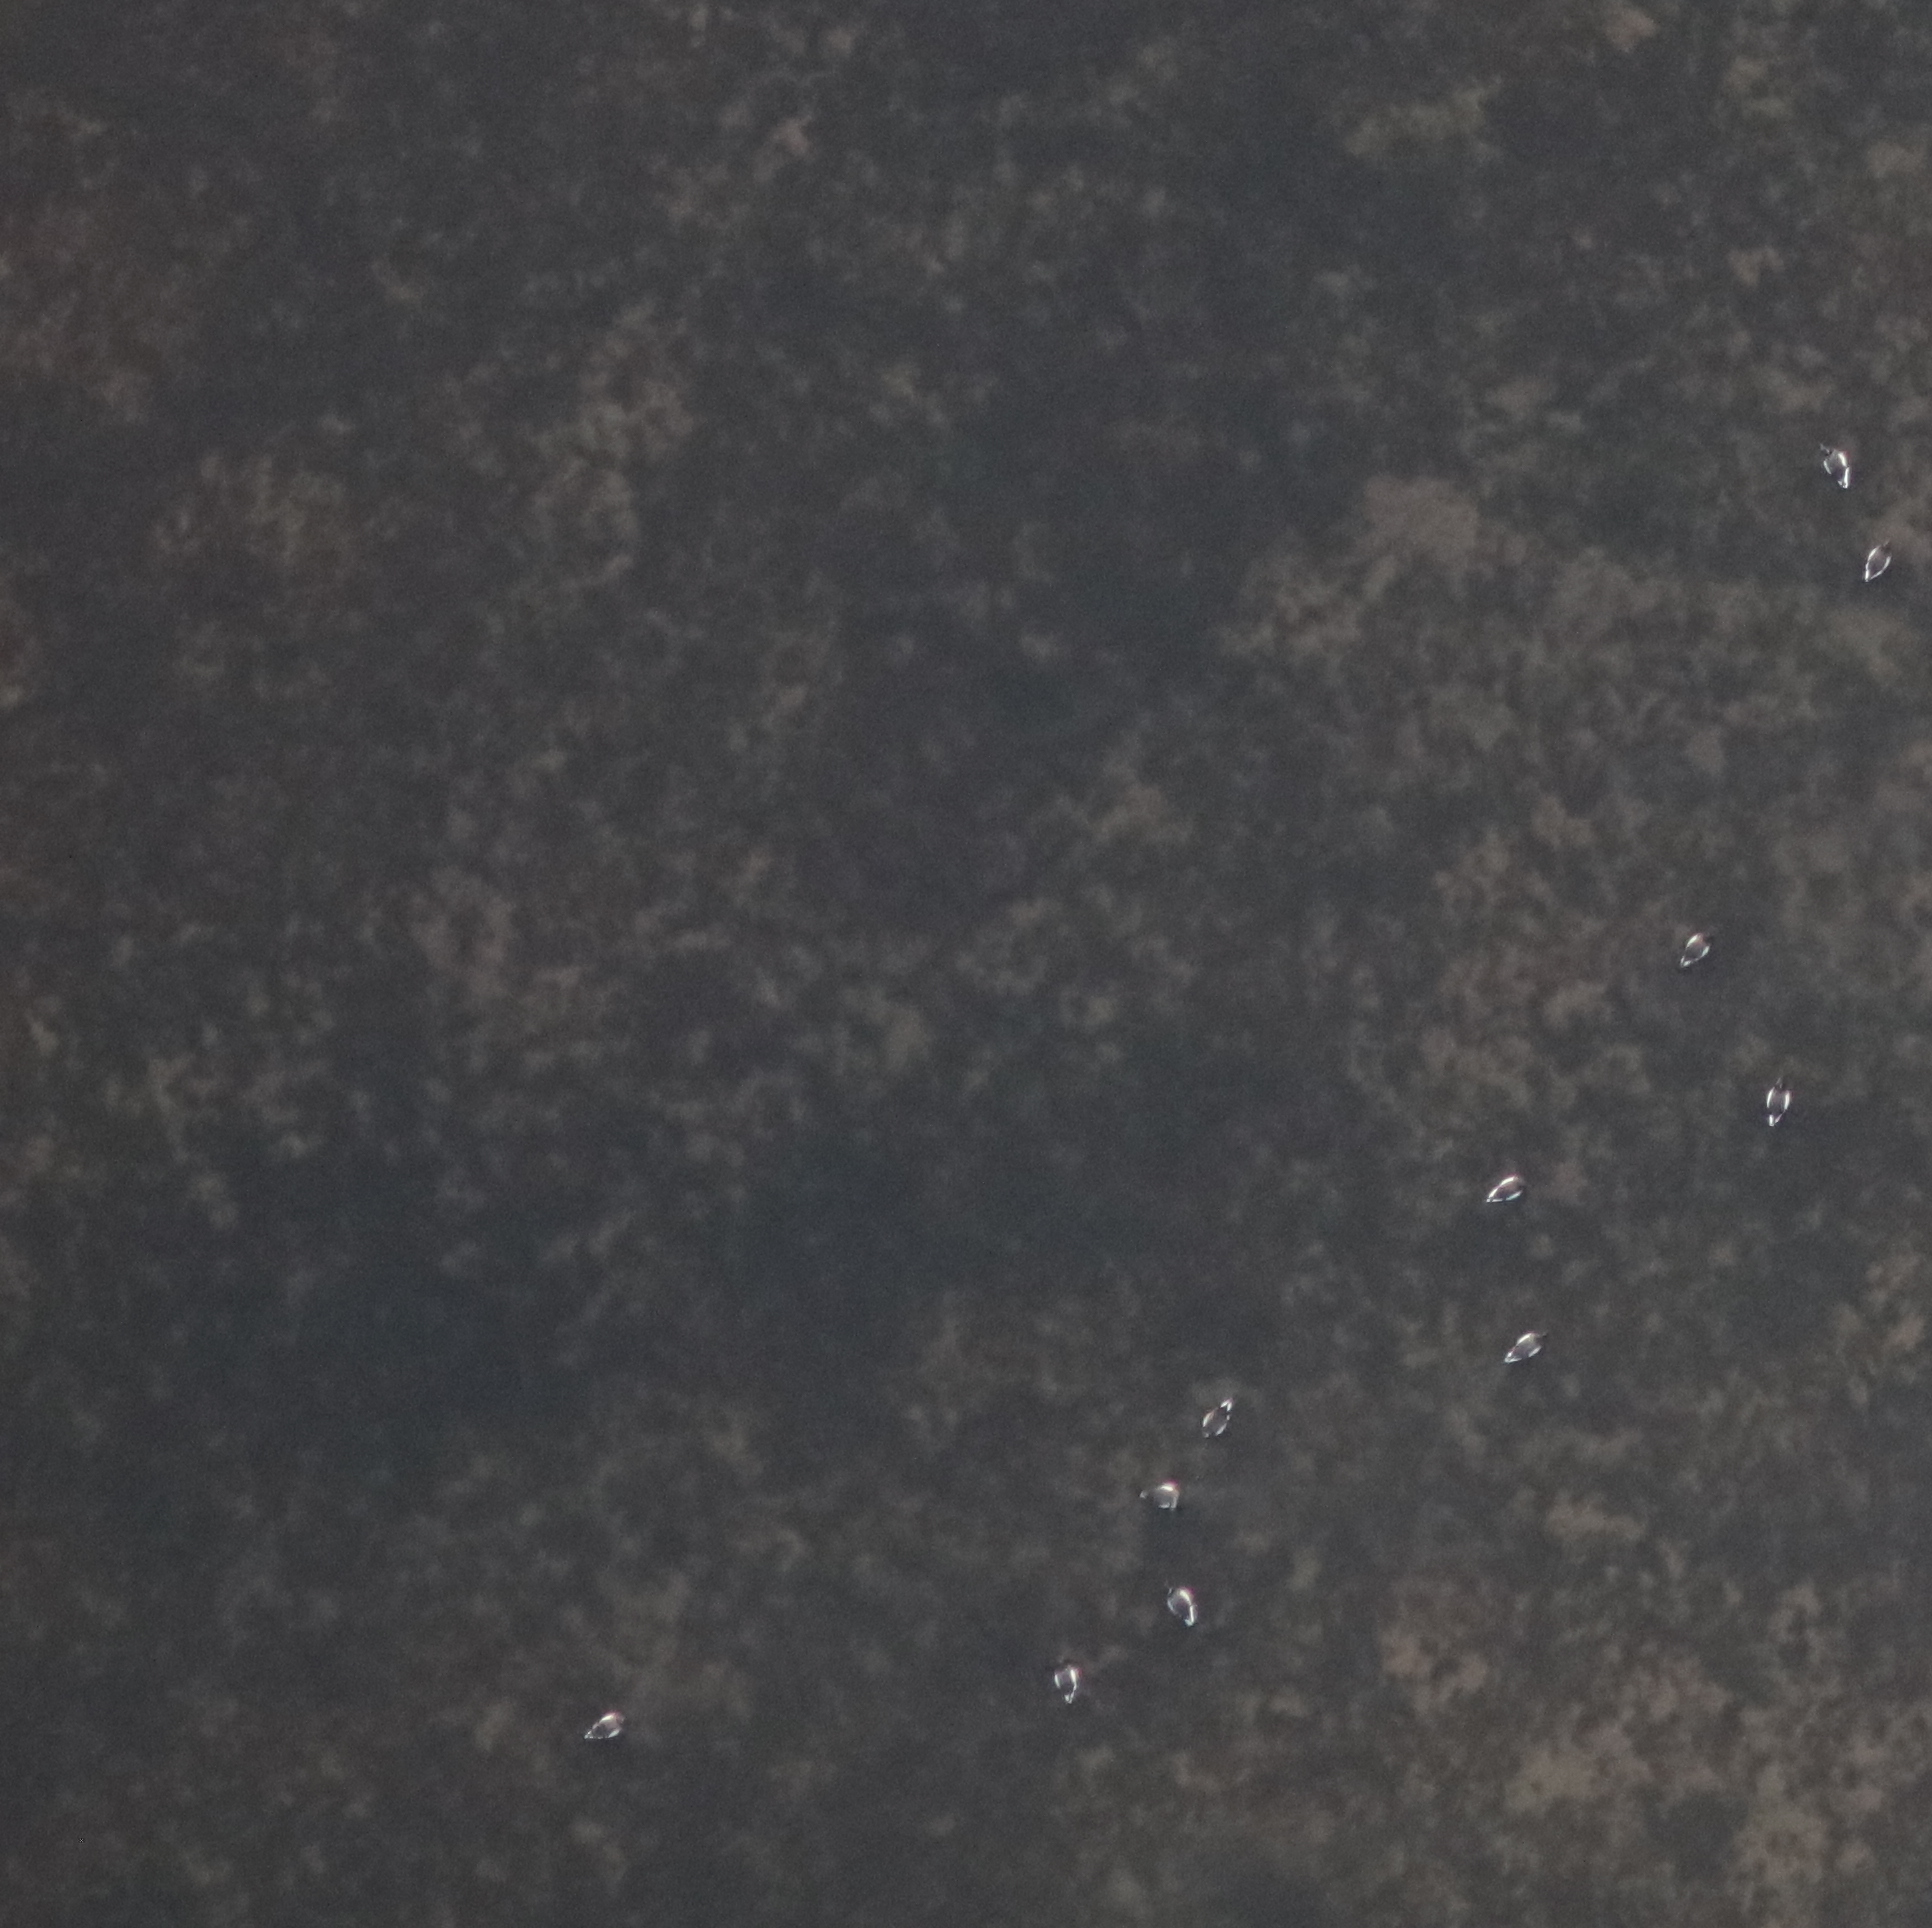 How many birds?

11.